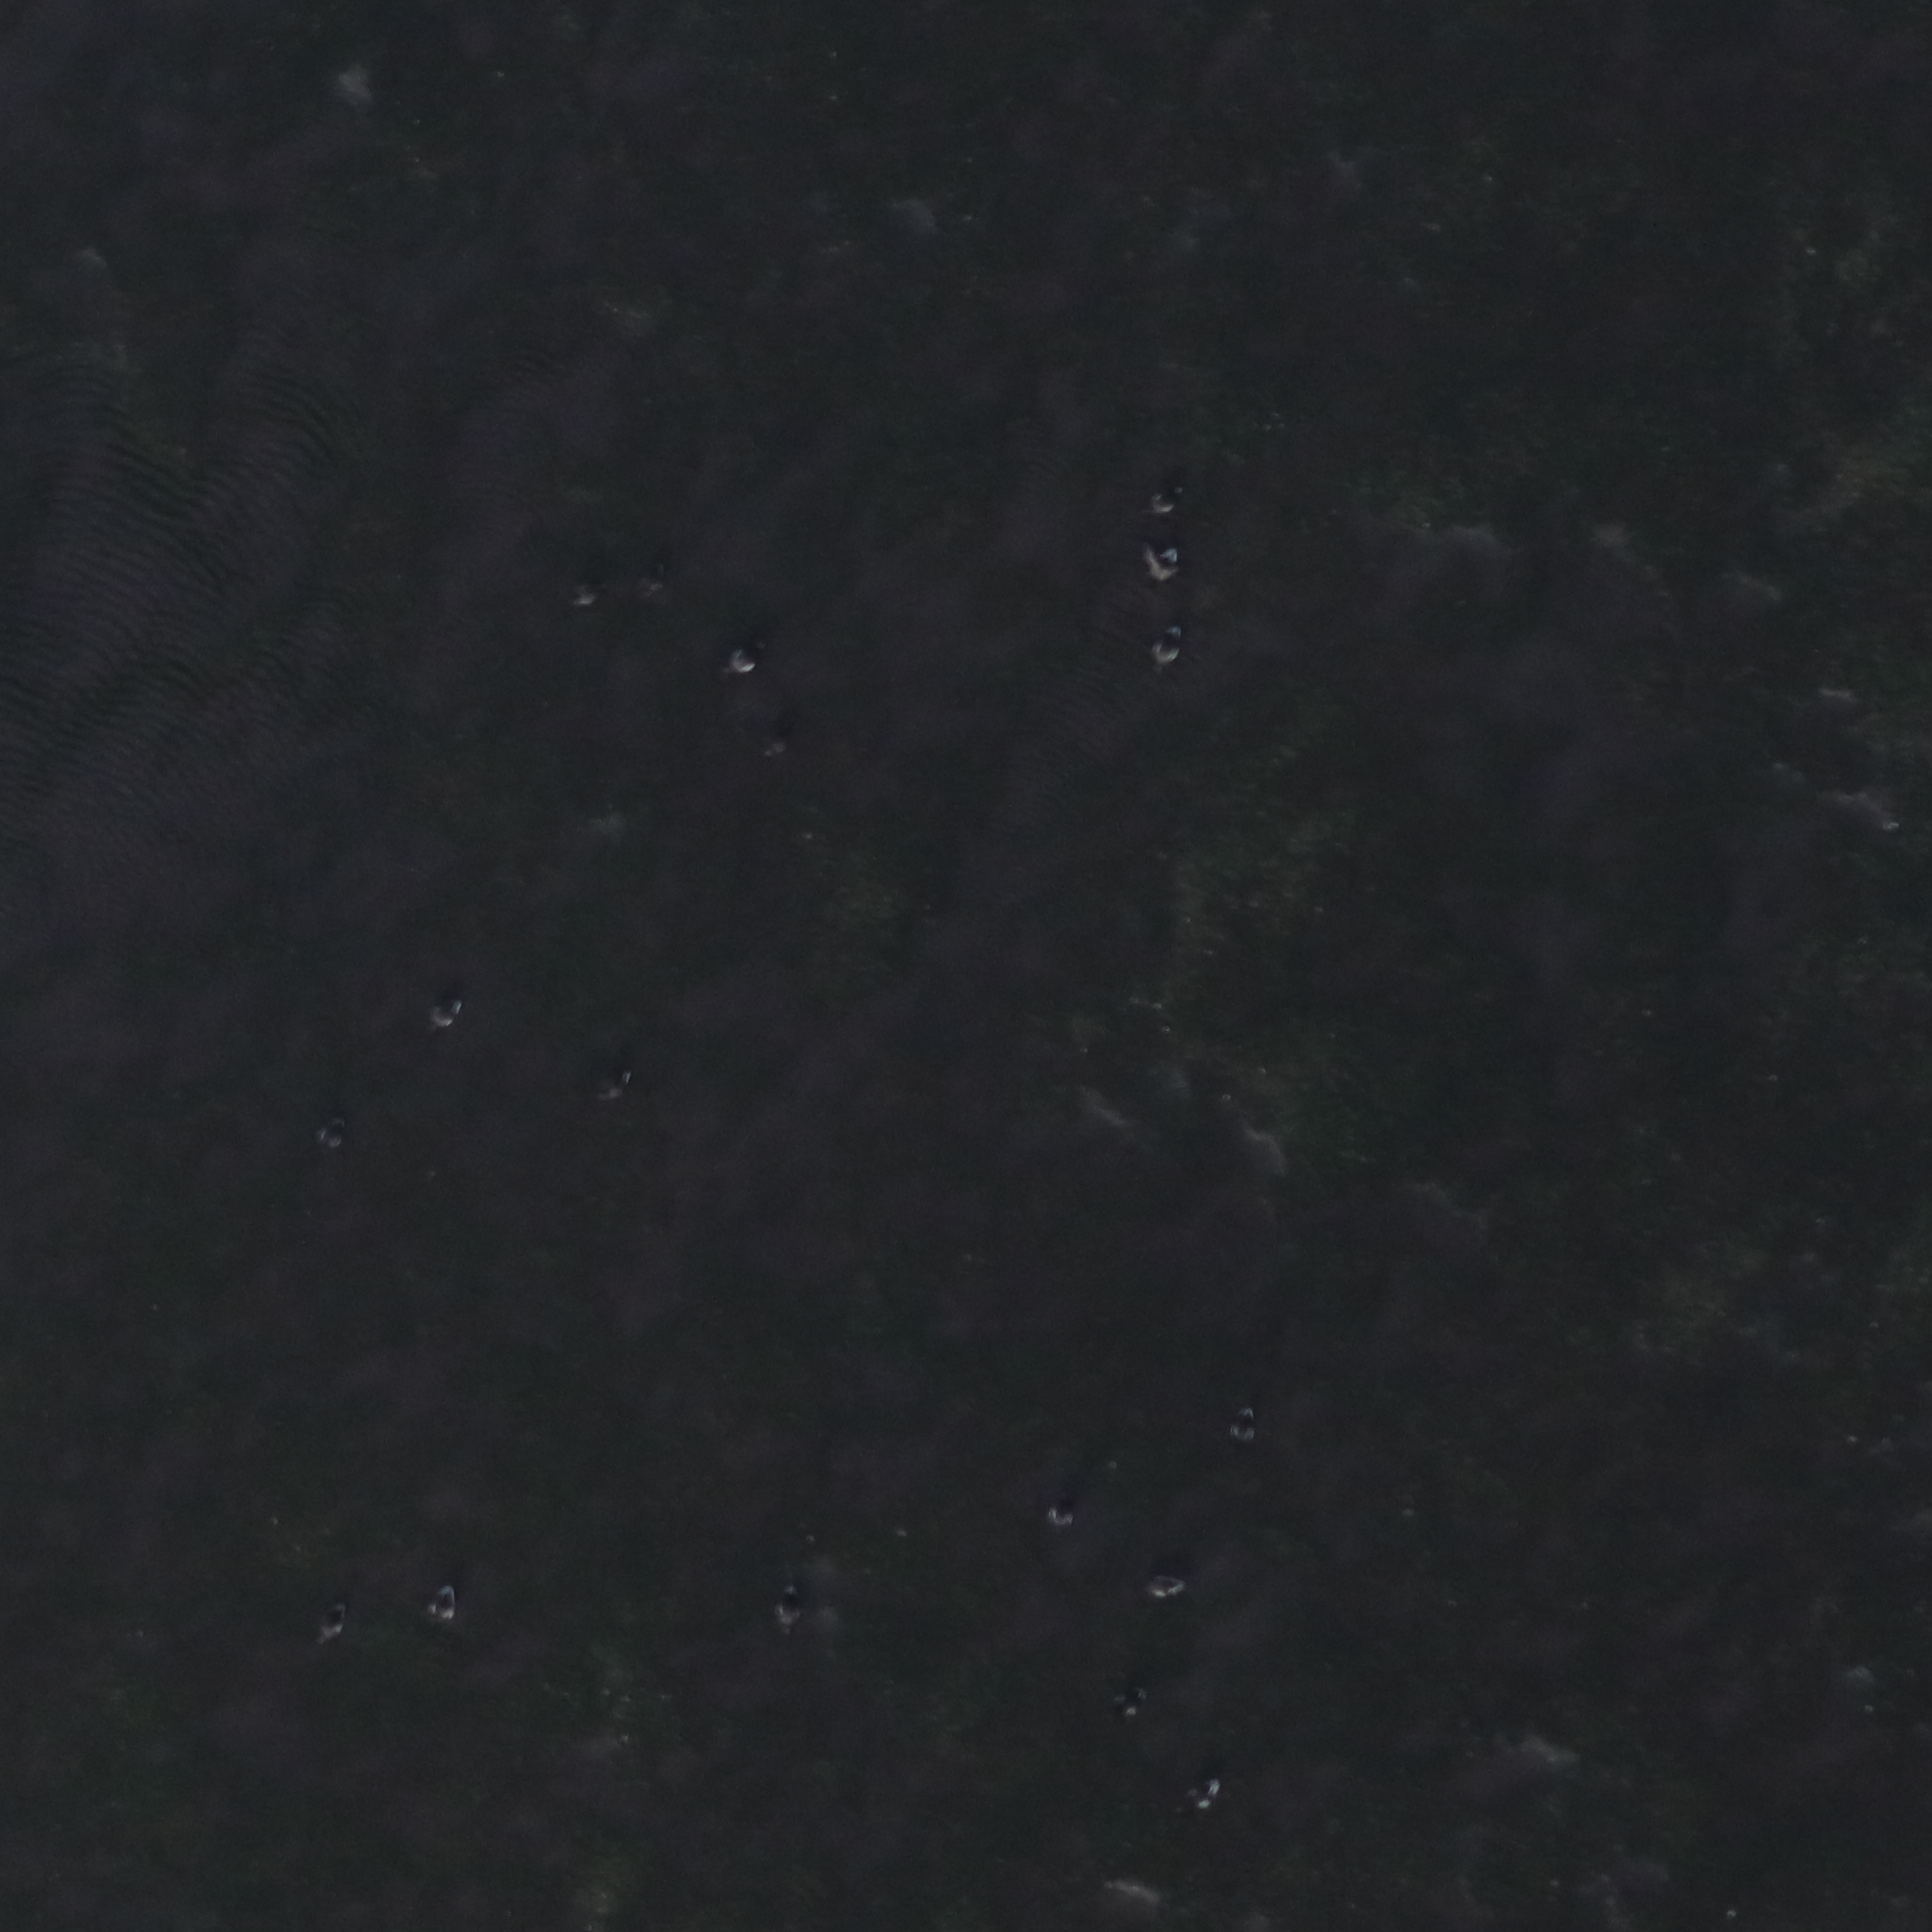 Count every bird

18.